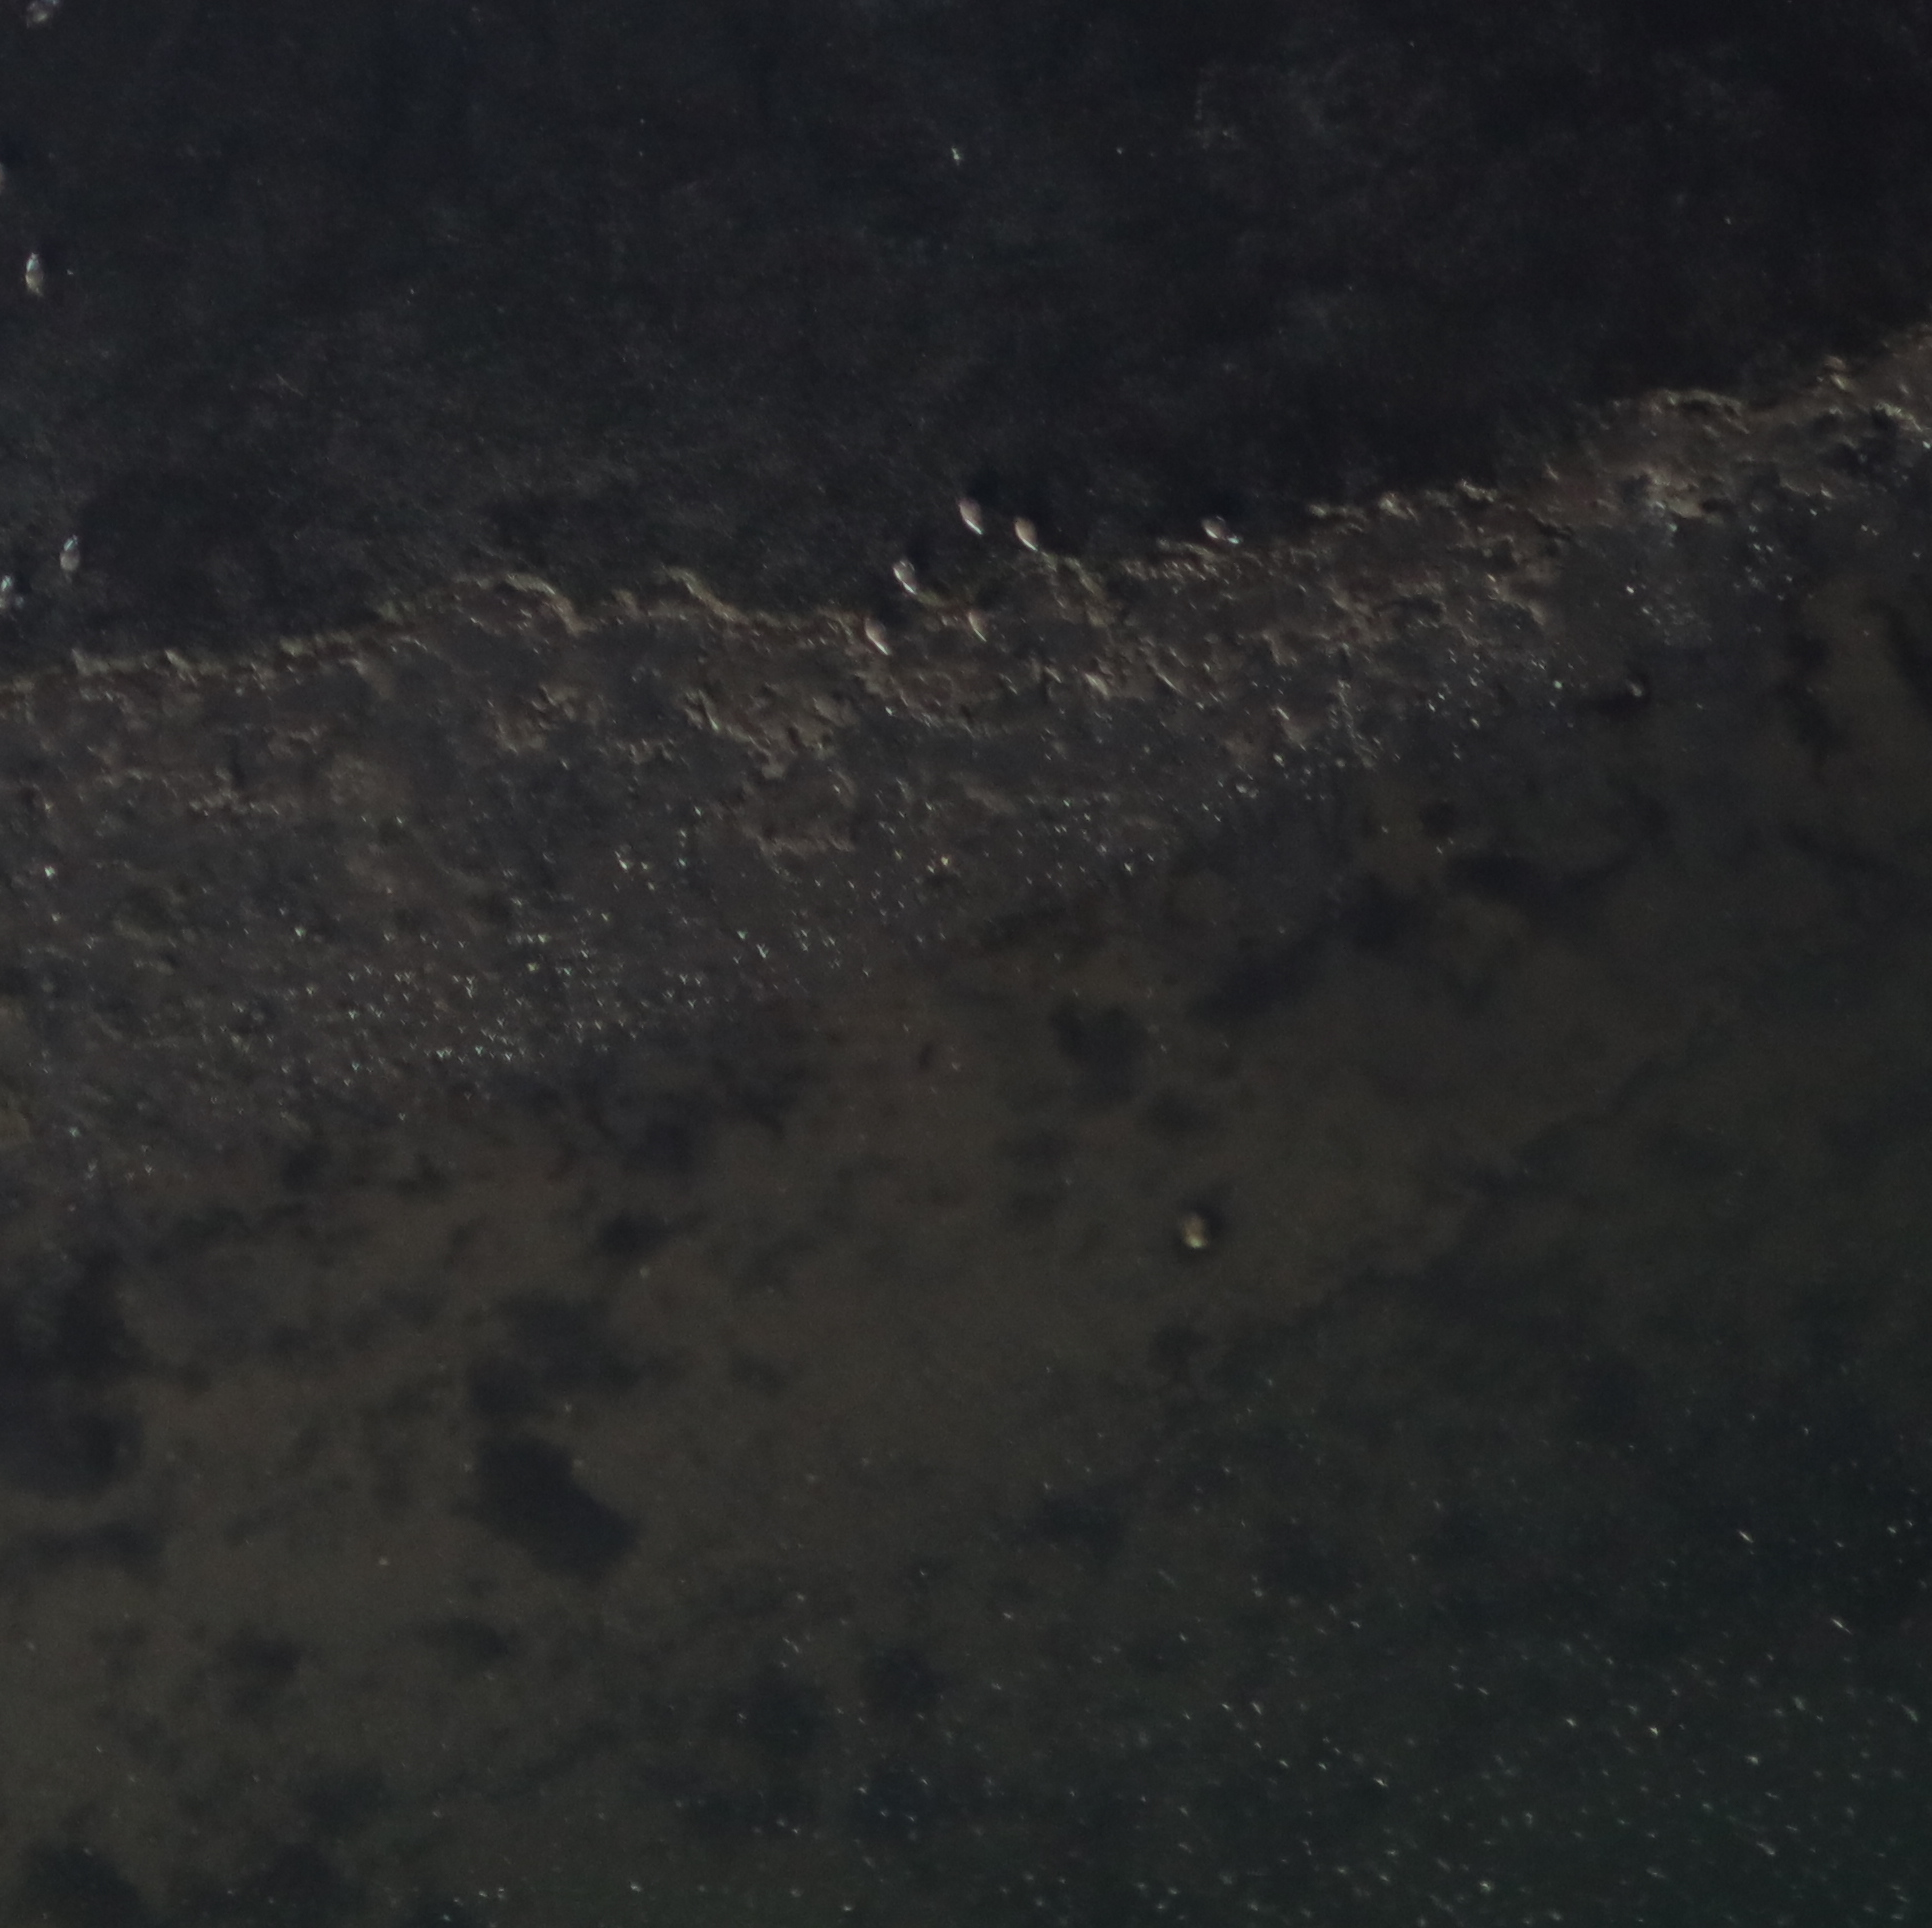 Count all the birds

10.